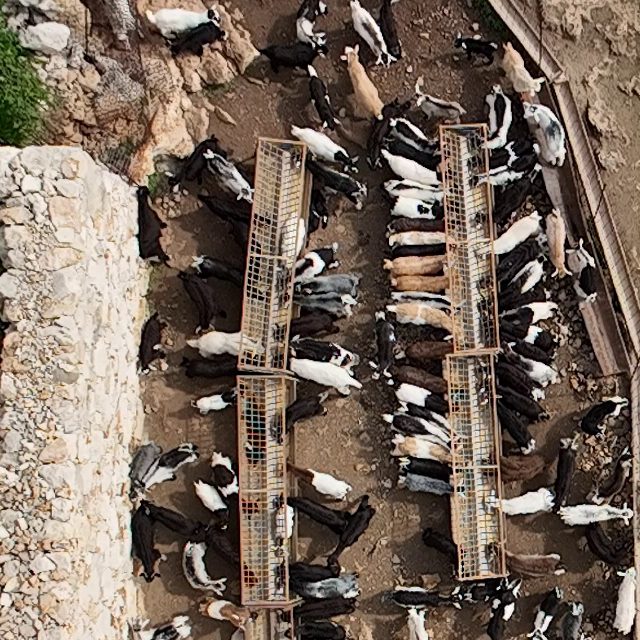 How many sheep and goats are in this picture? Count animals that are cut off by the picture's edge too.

105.